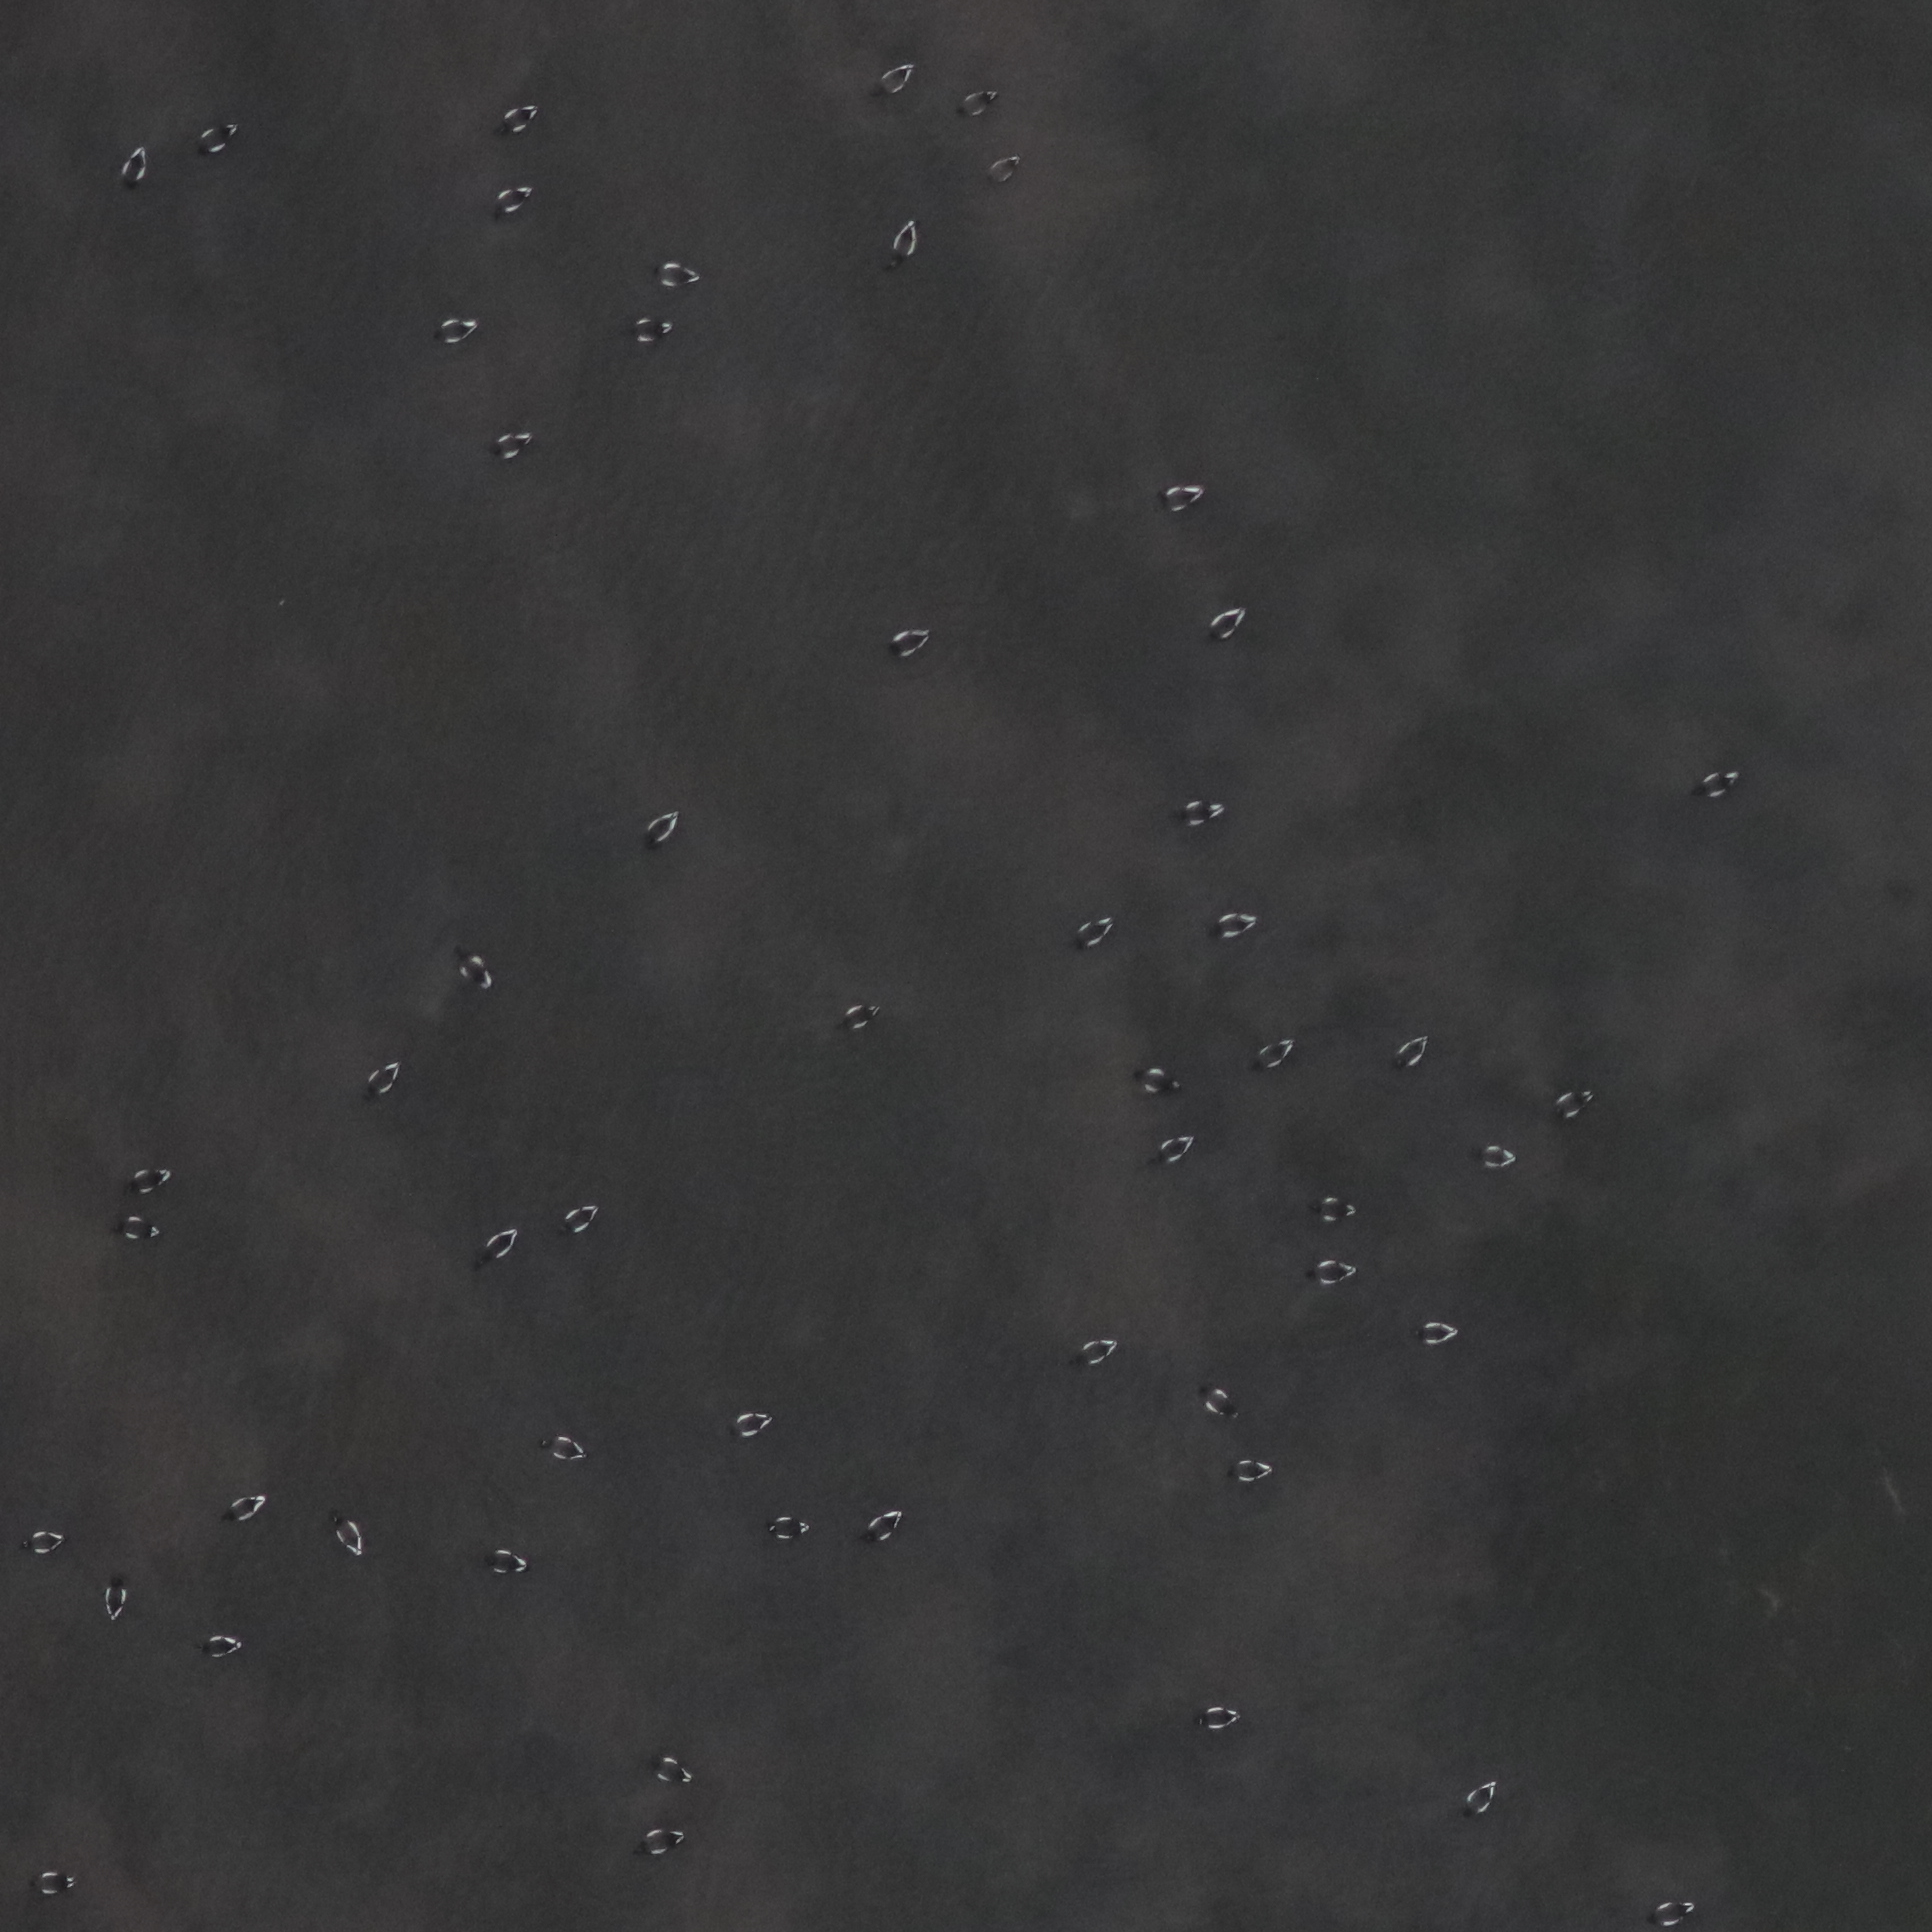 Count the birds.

55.